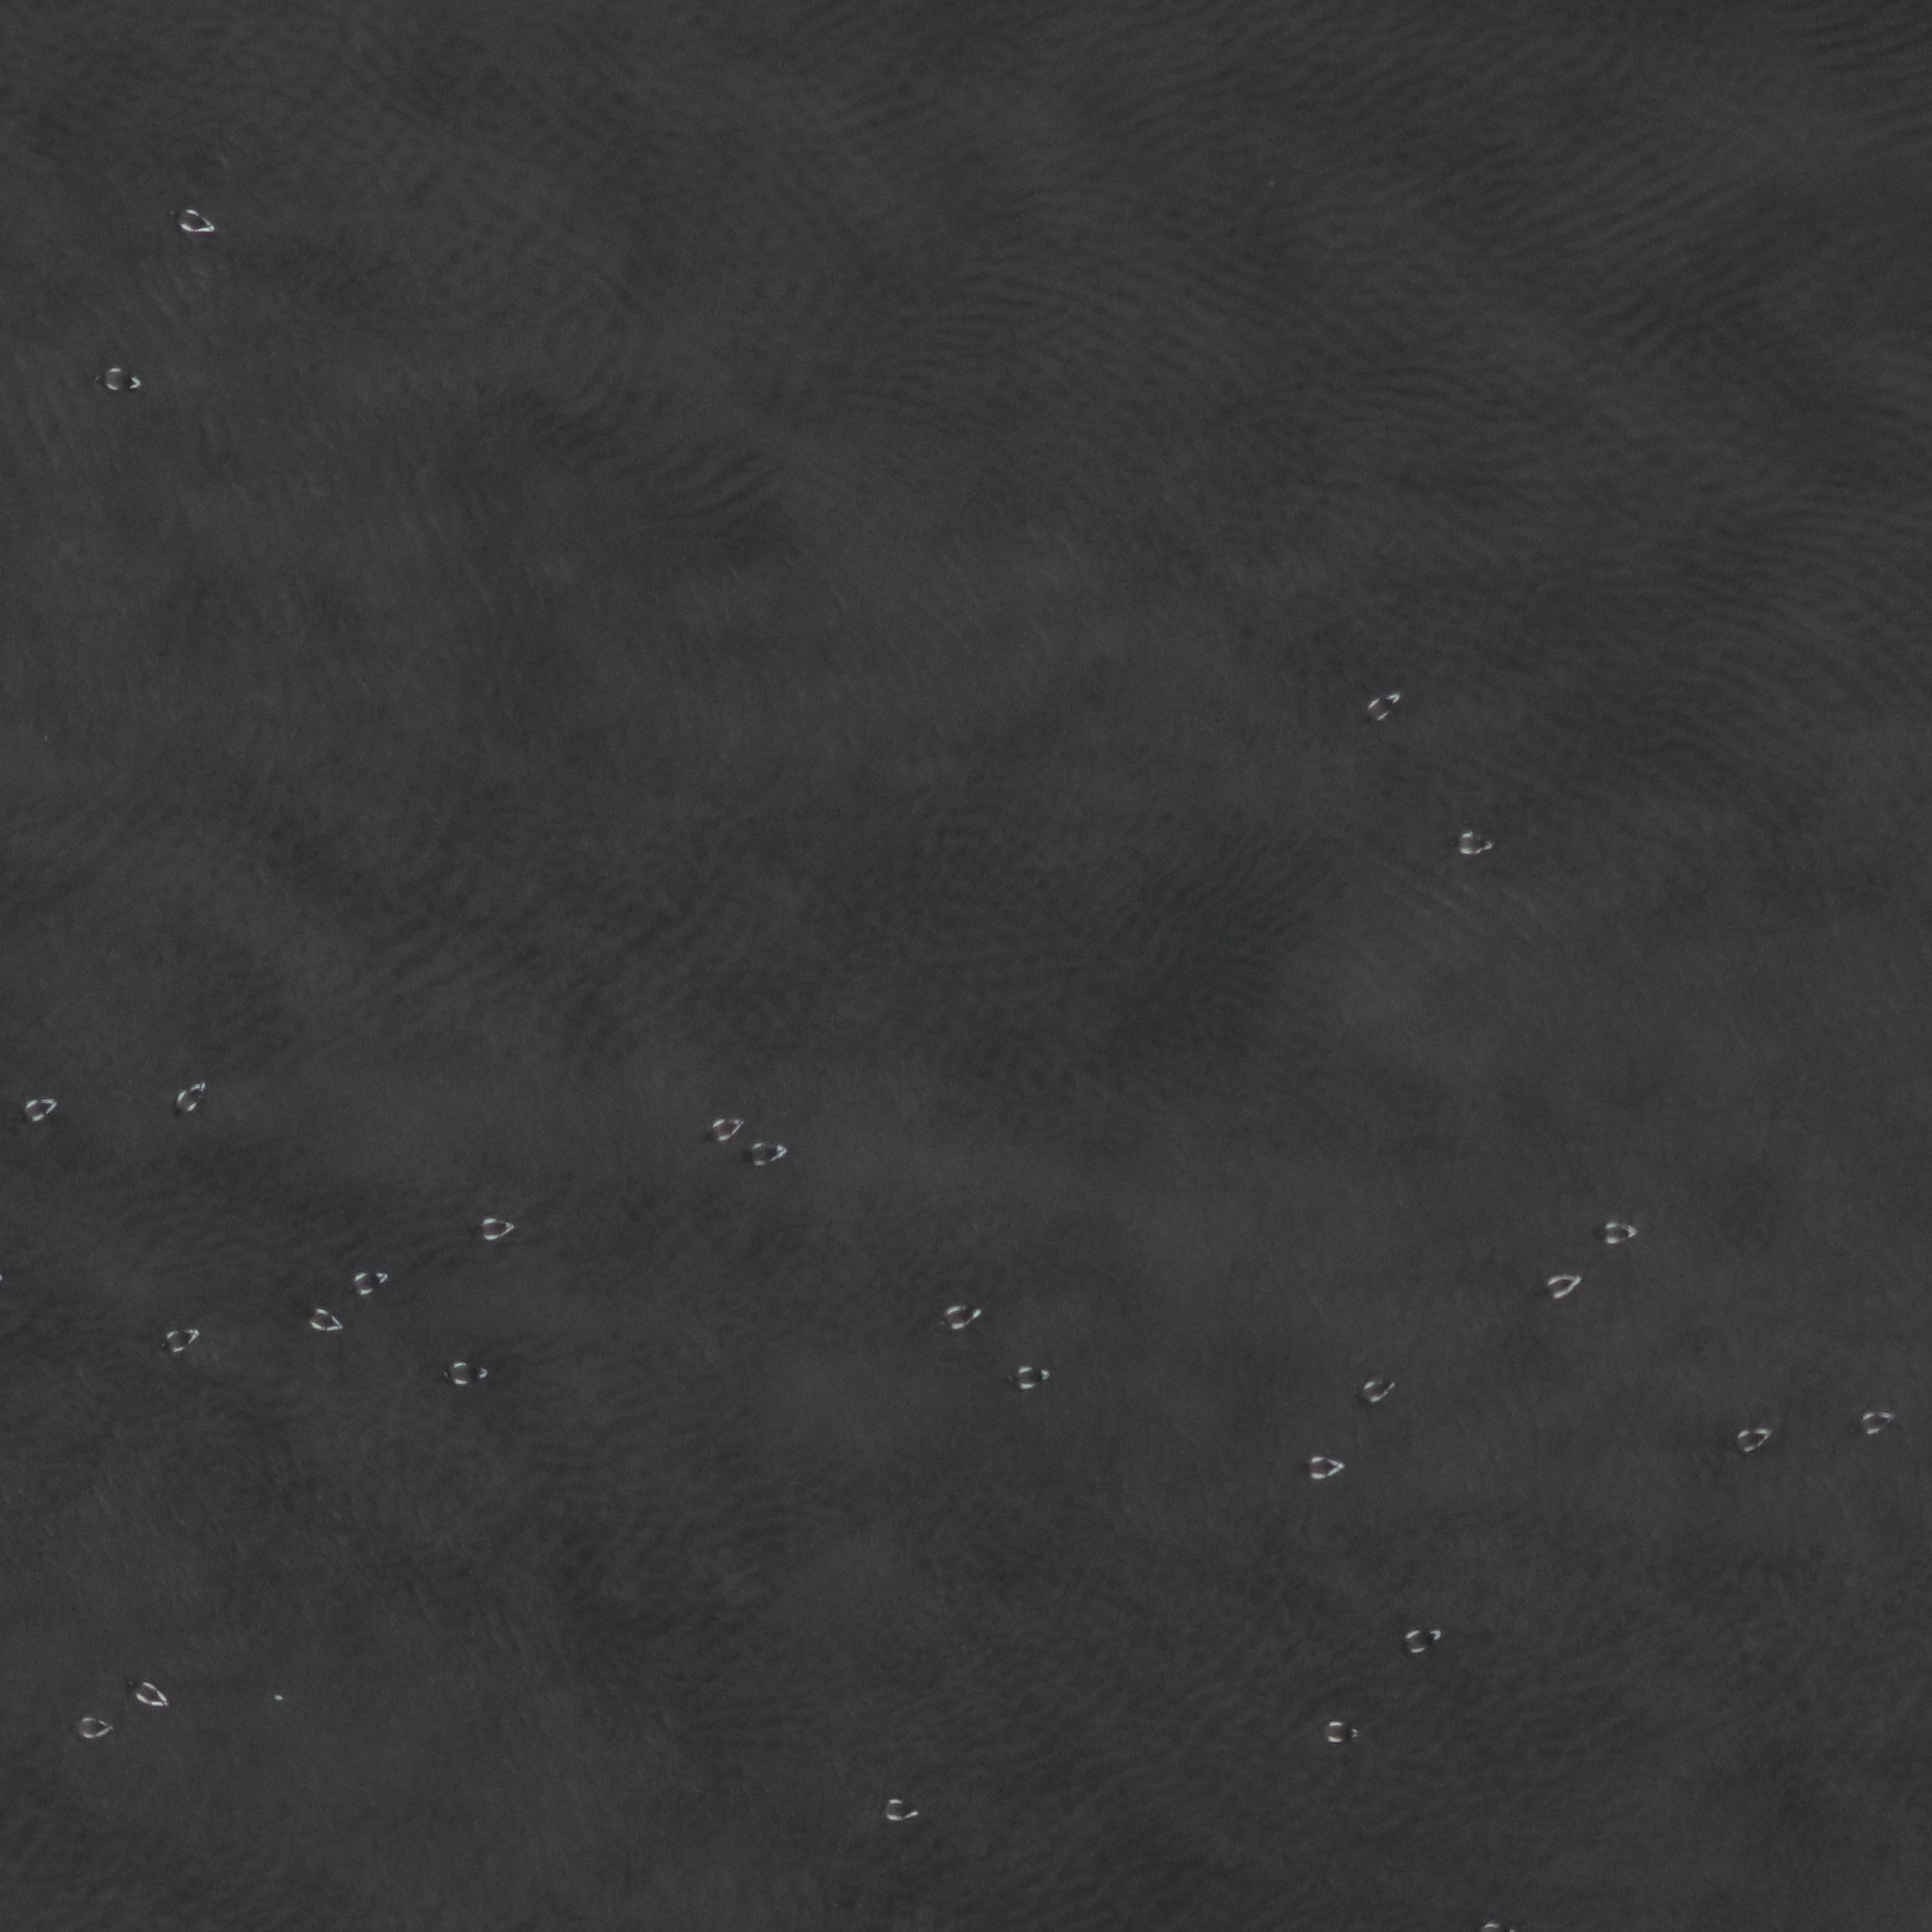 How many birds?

26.